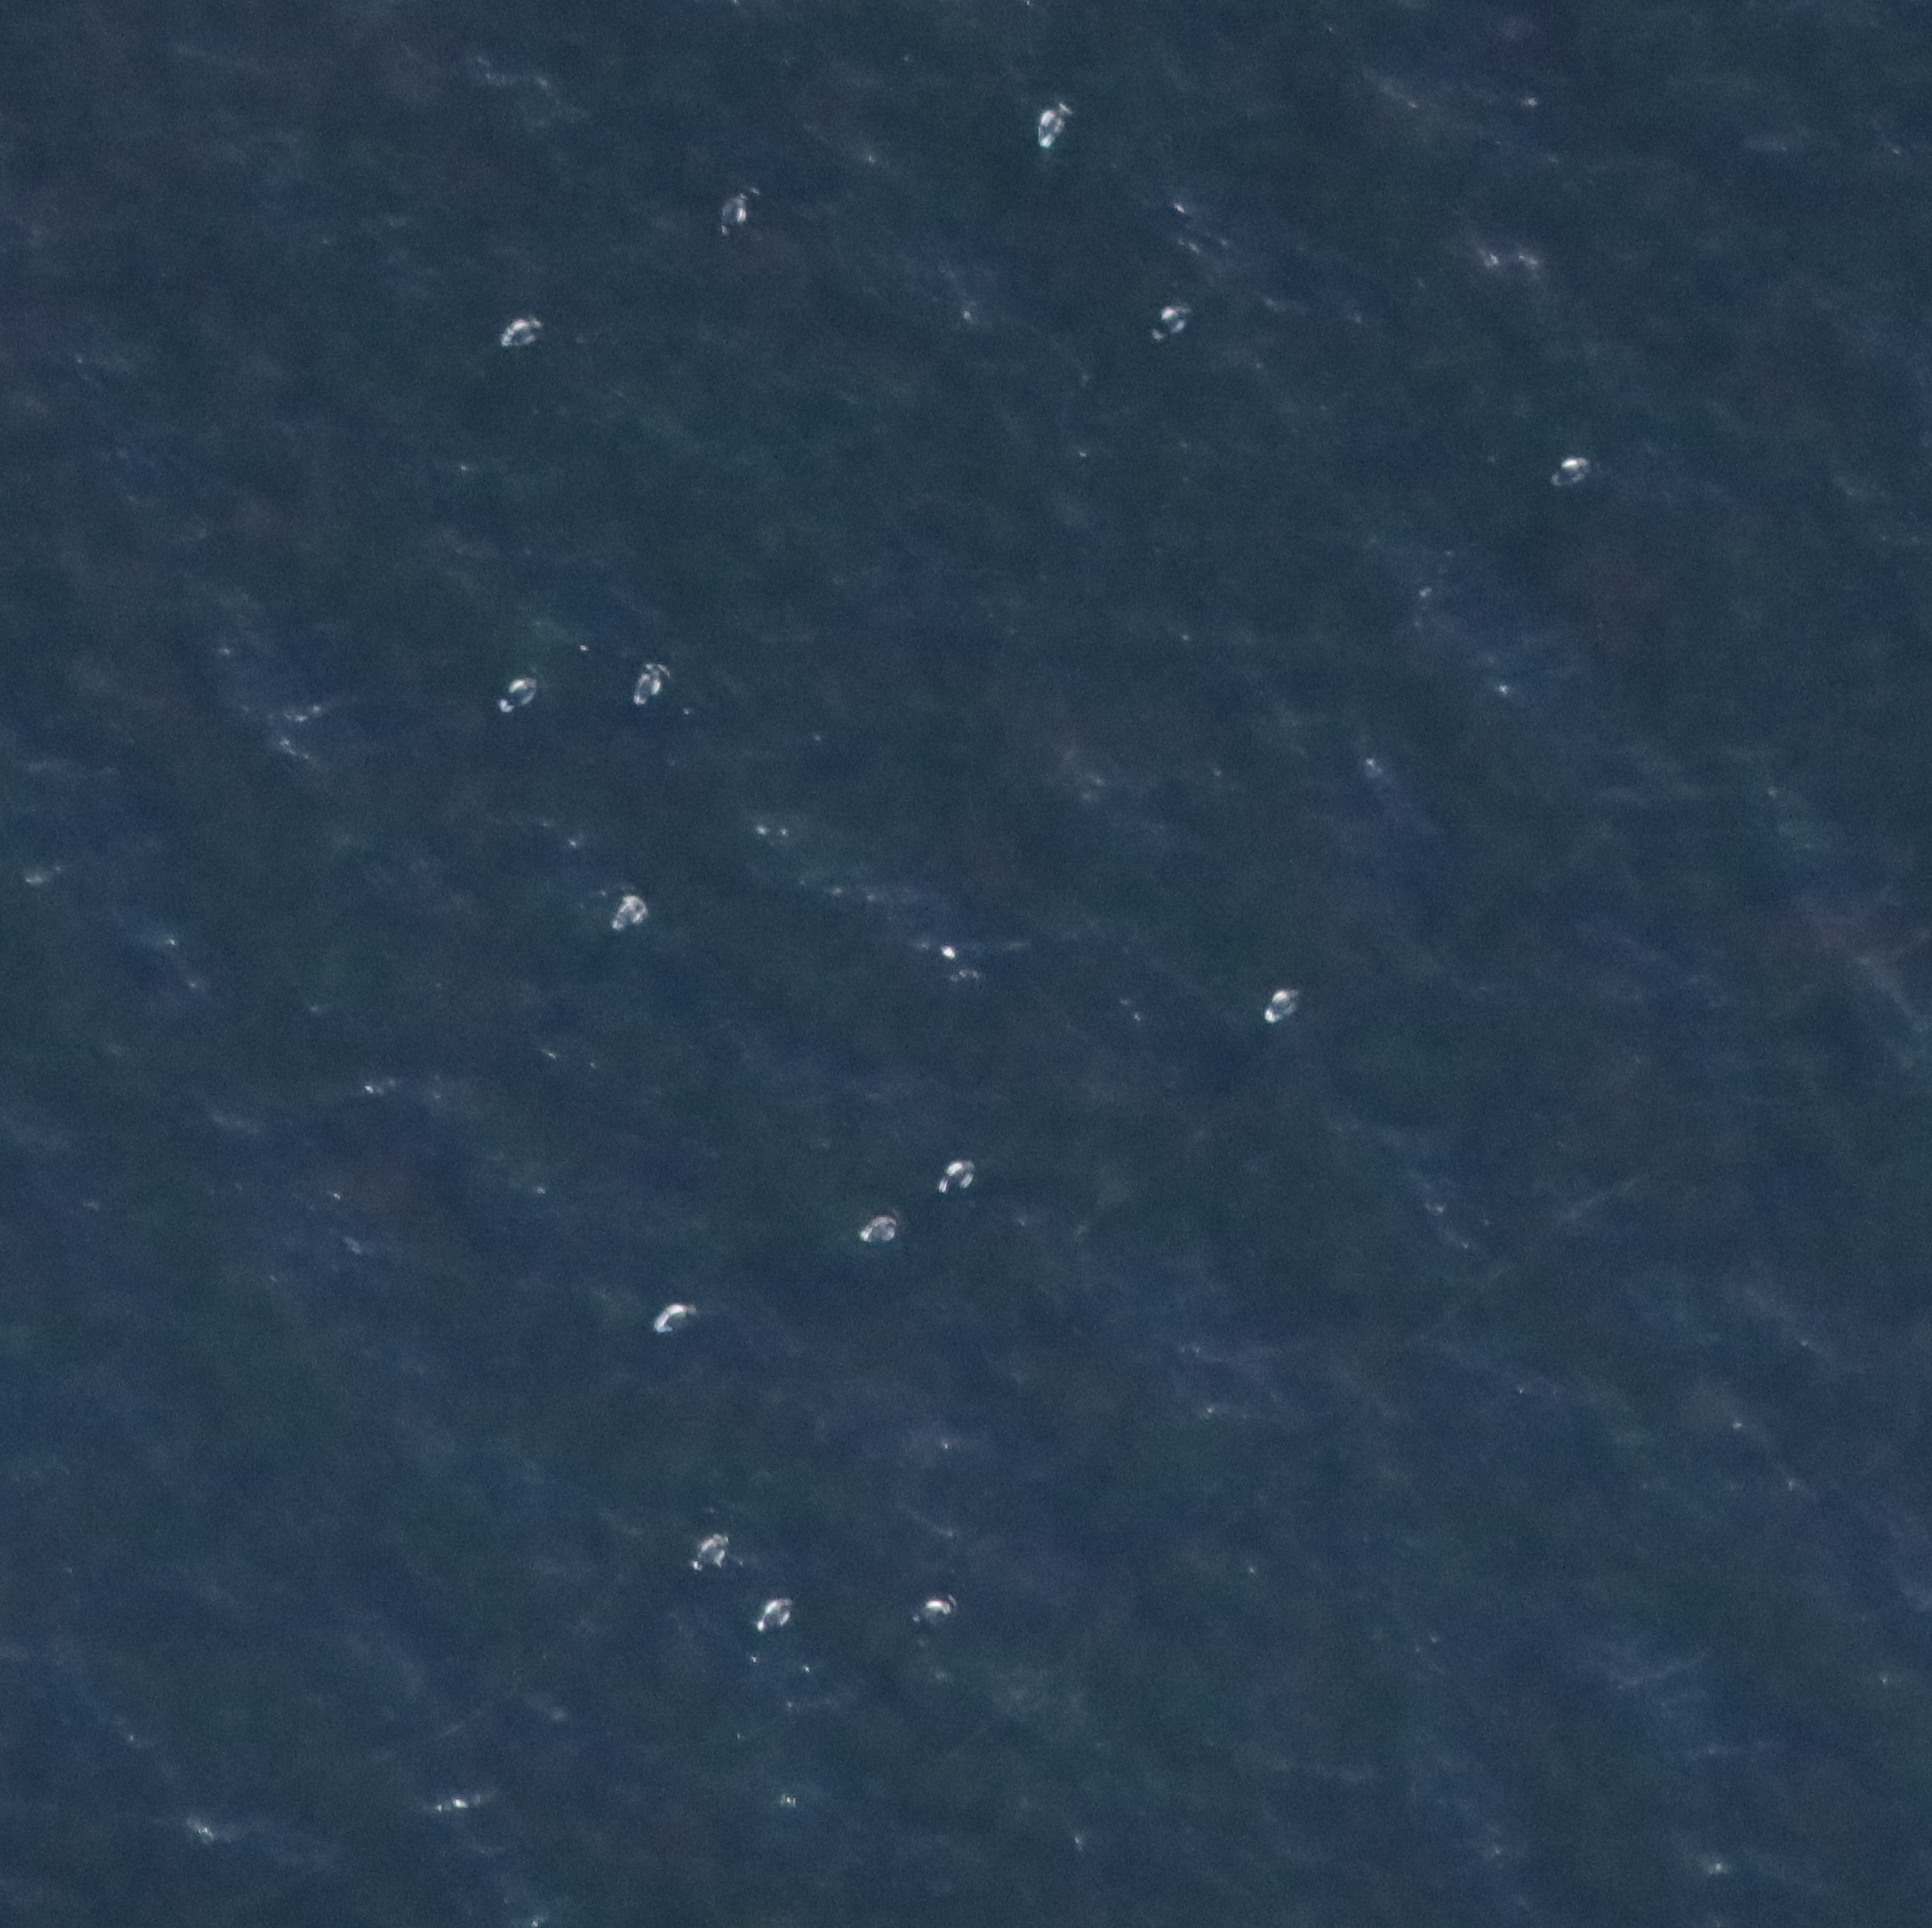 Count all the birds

15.